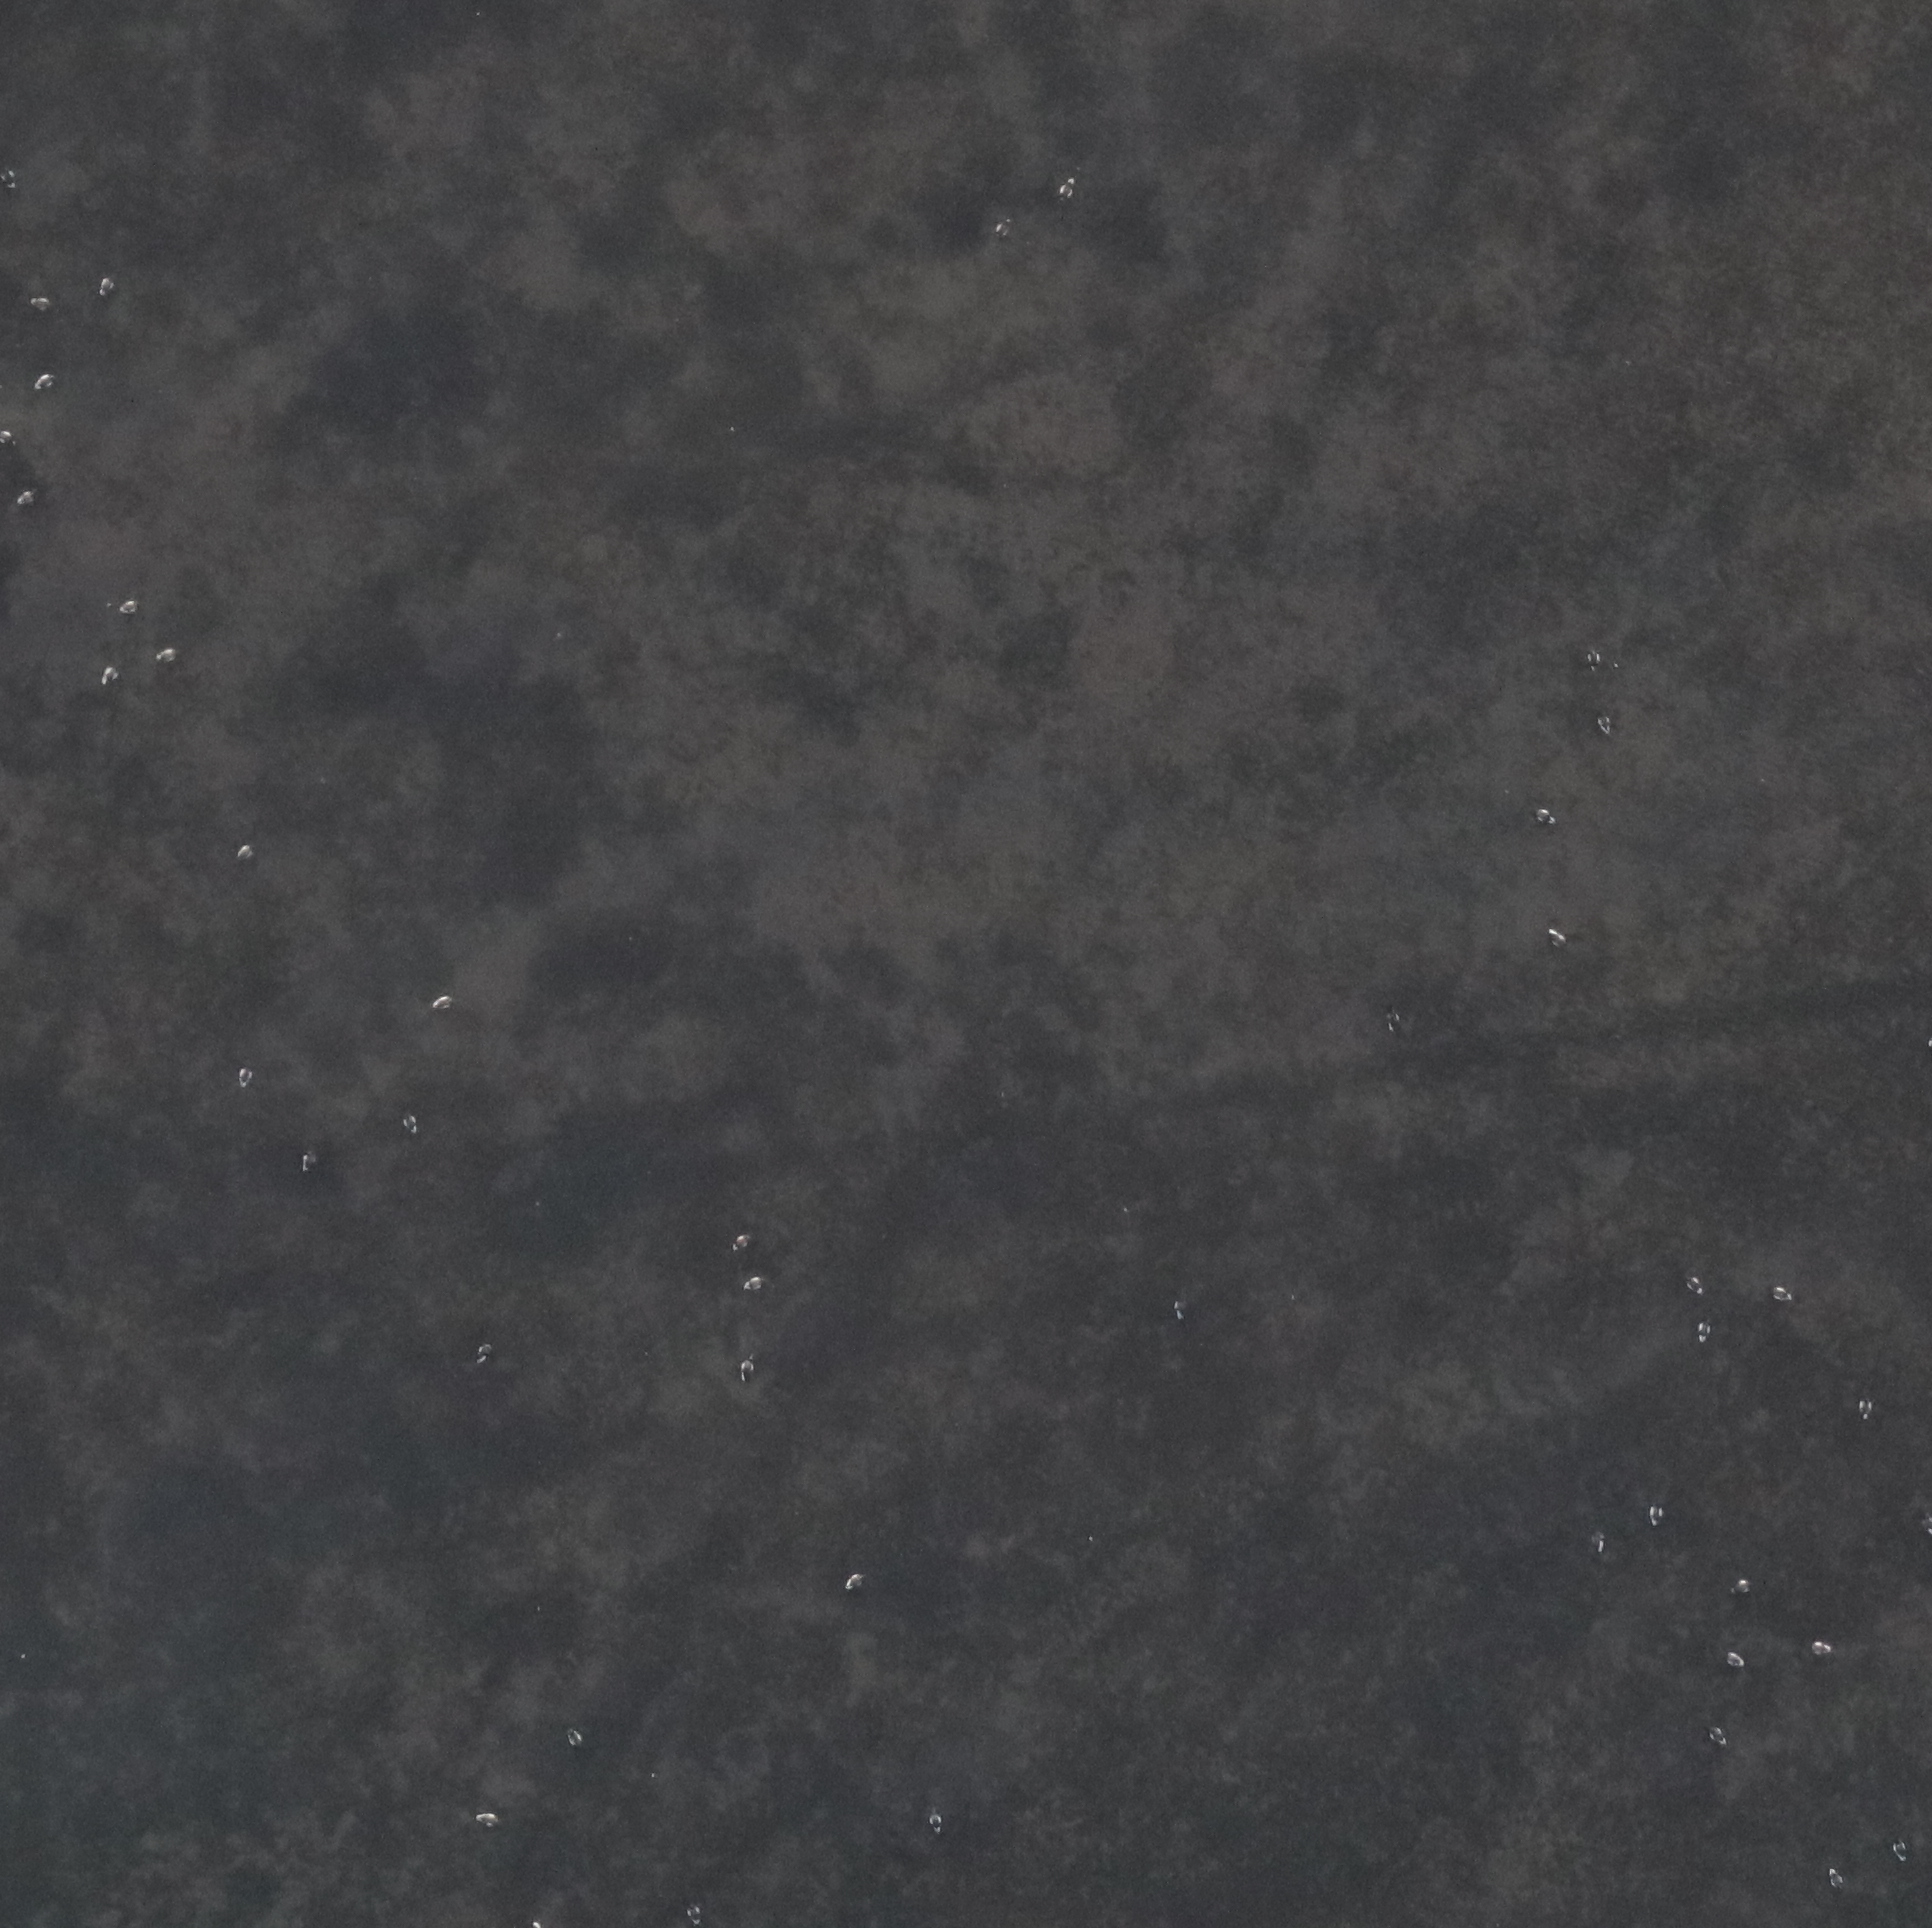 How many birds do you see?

43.